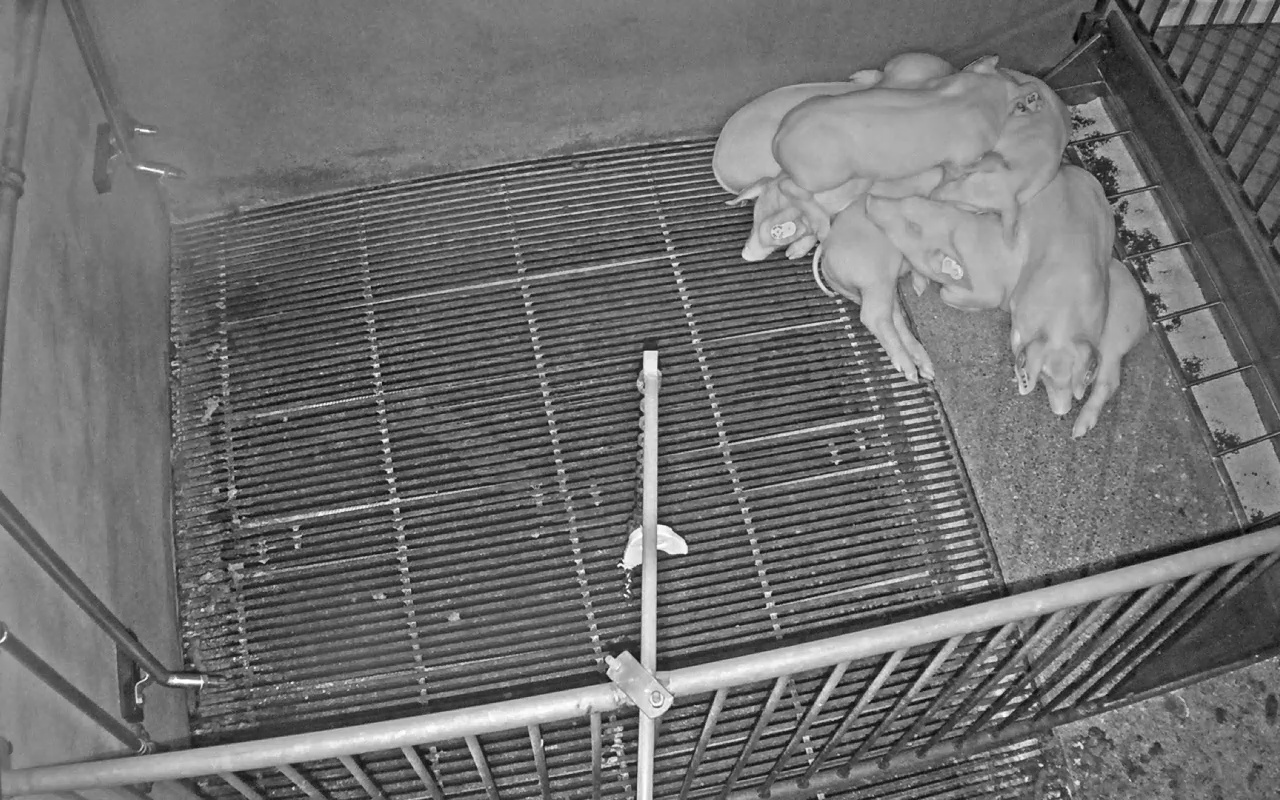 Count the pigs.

7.